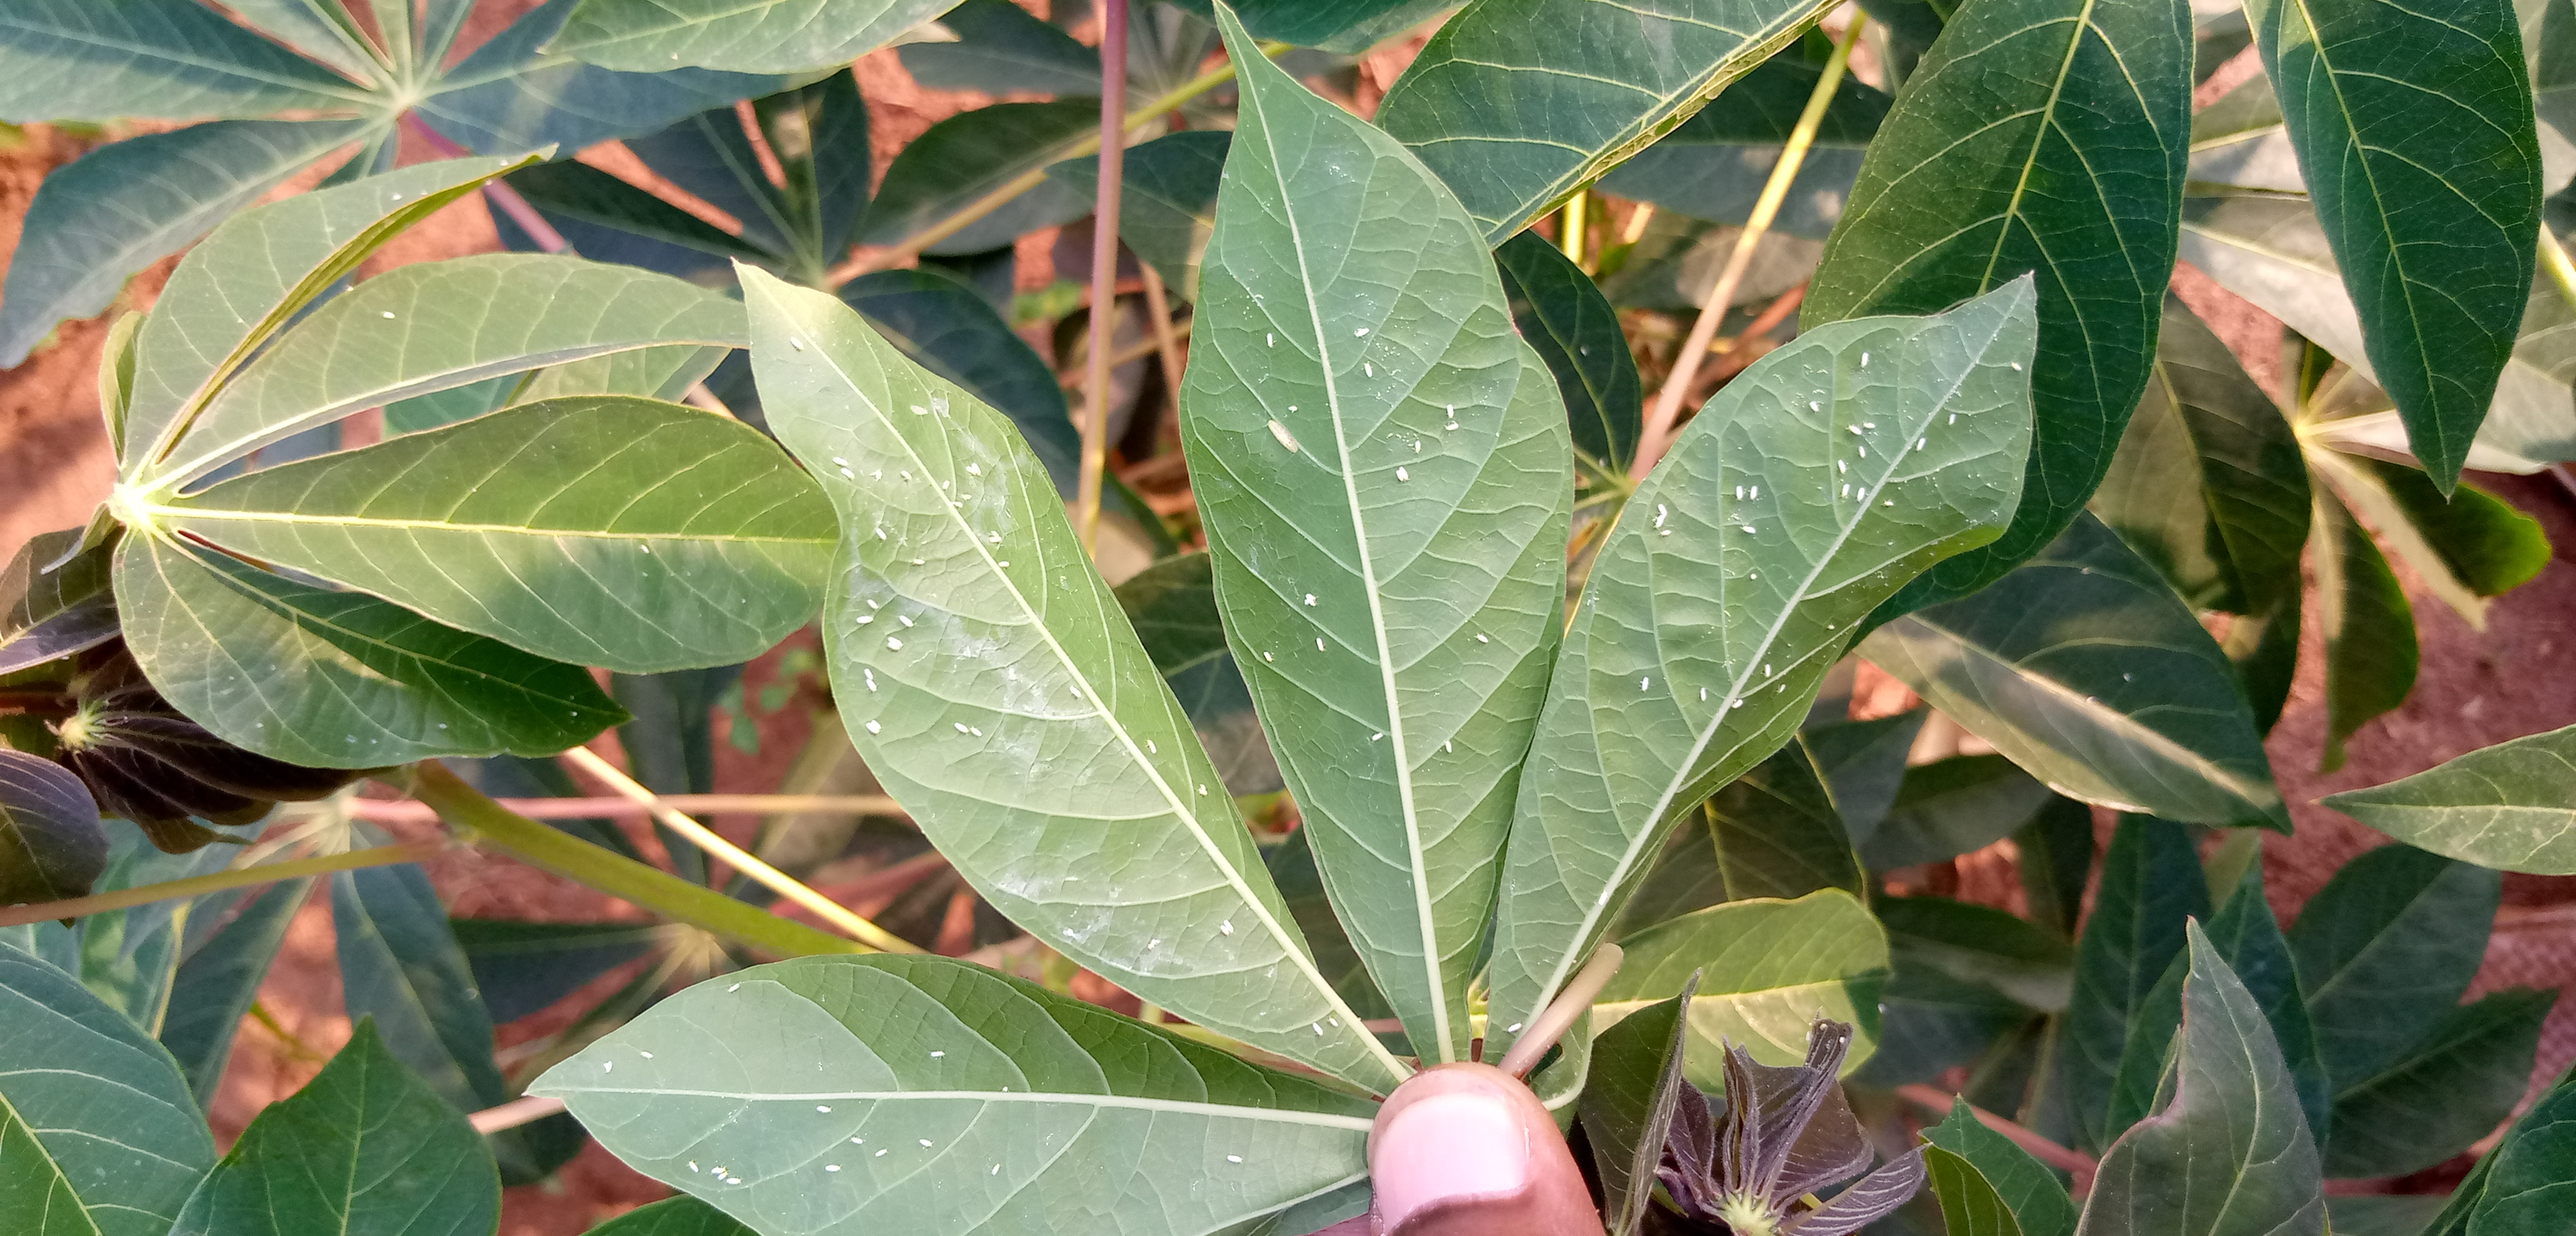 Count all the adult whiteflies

104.